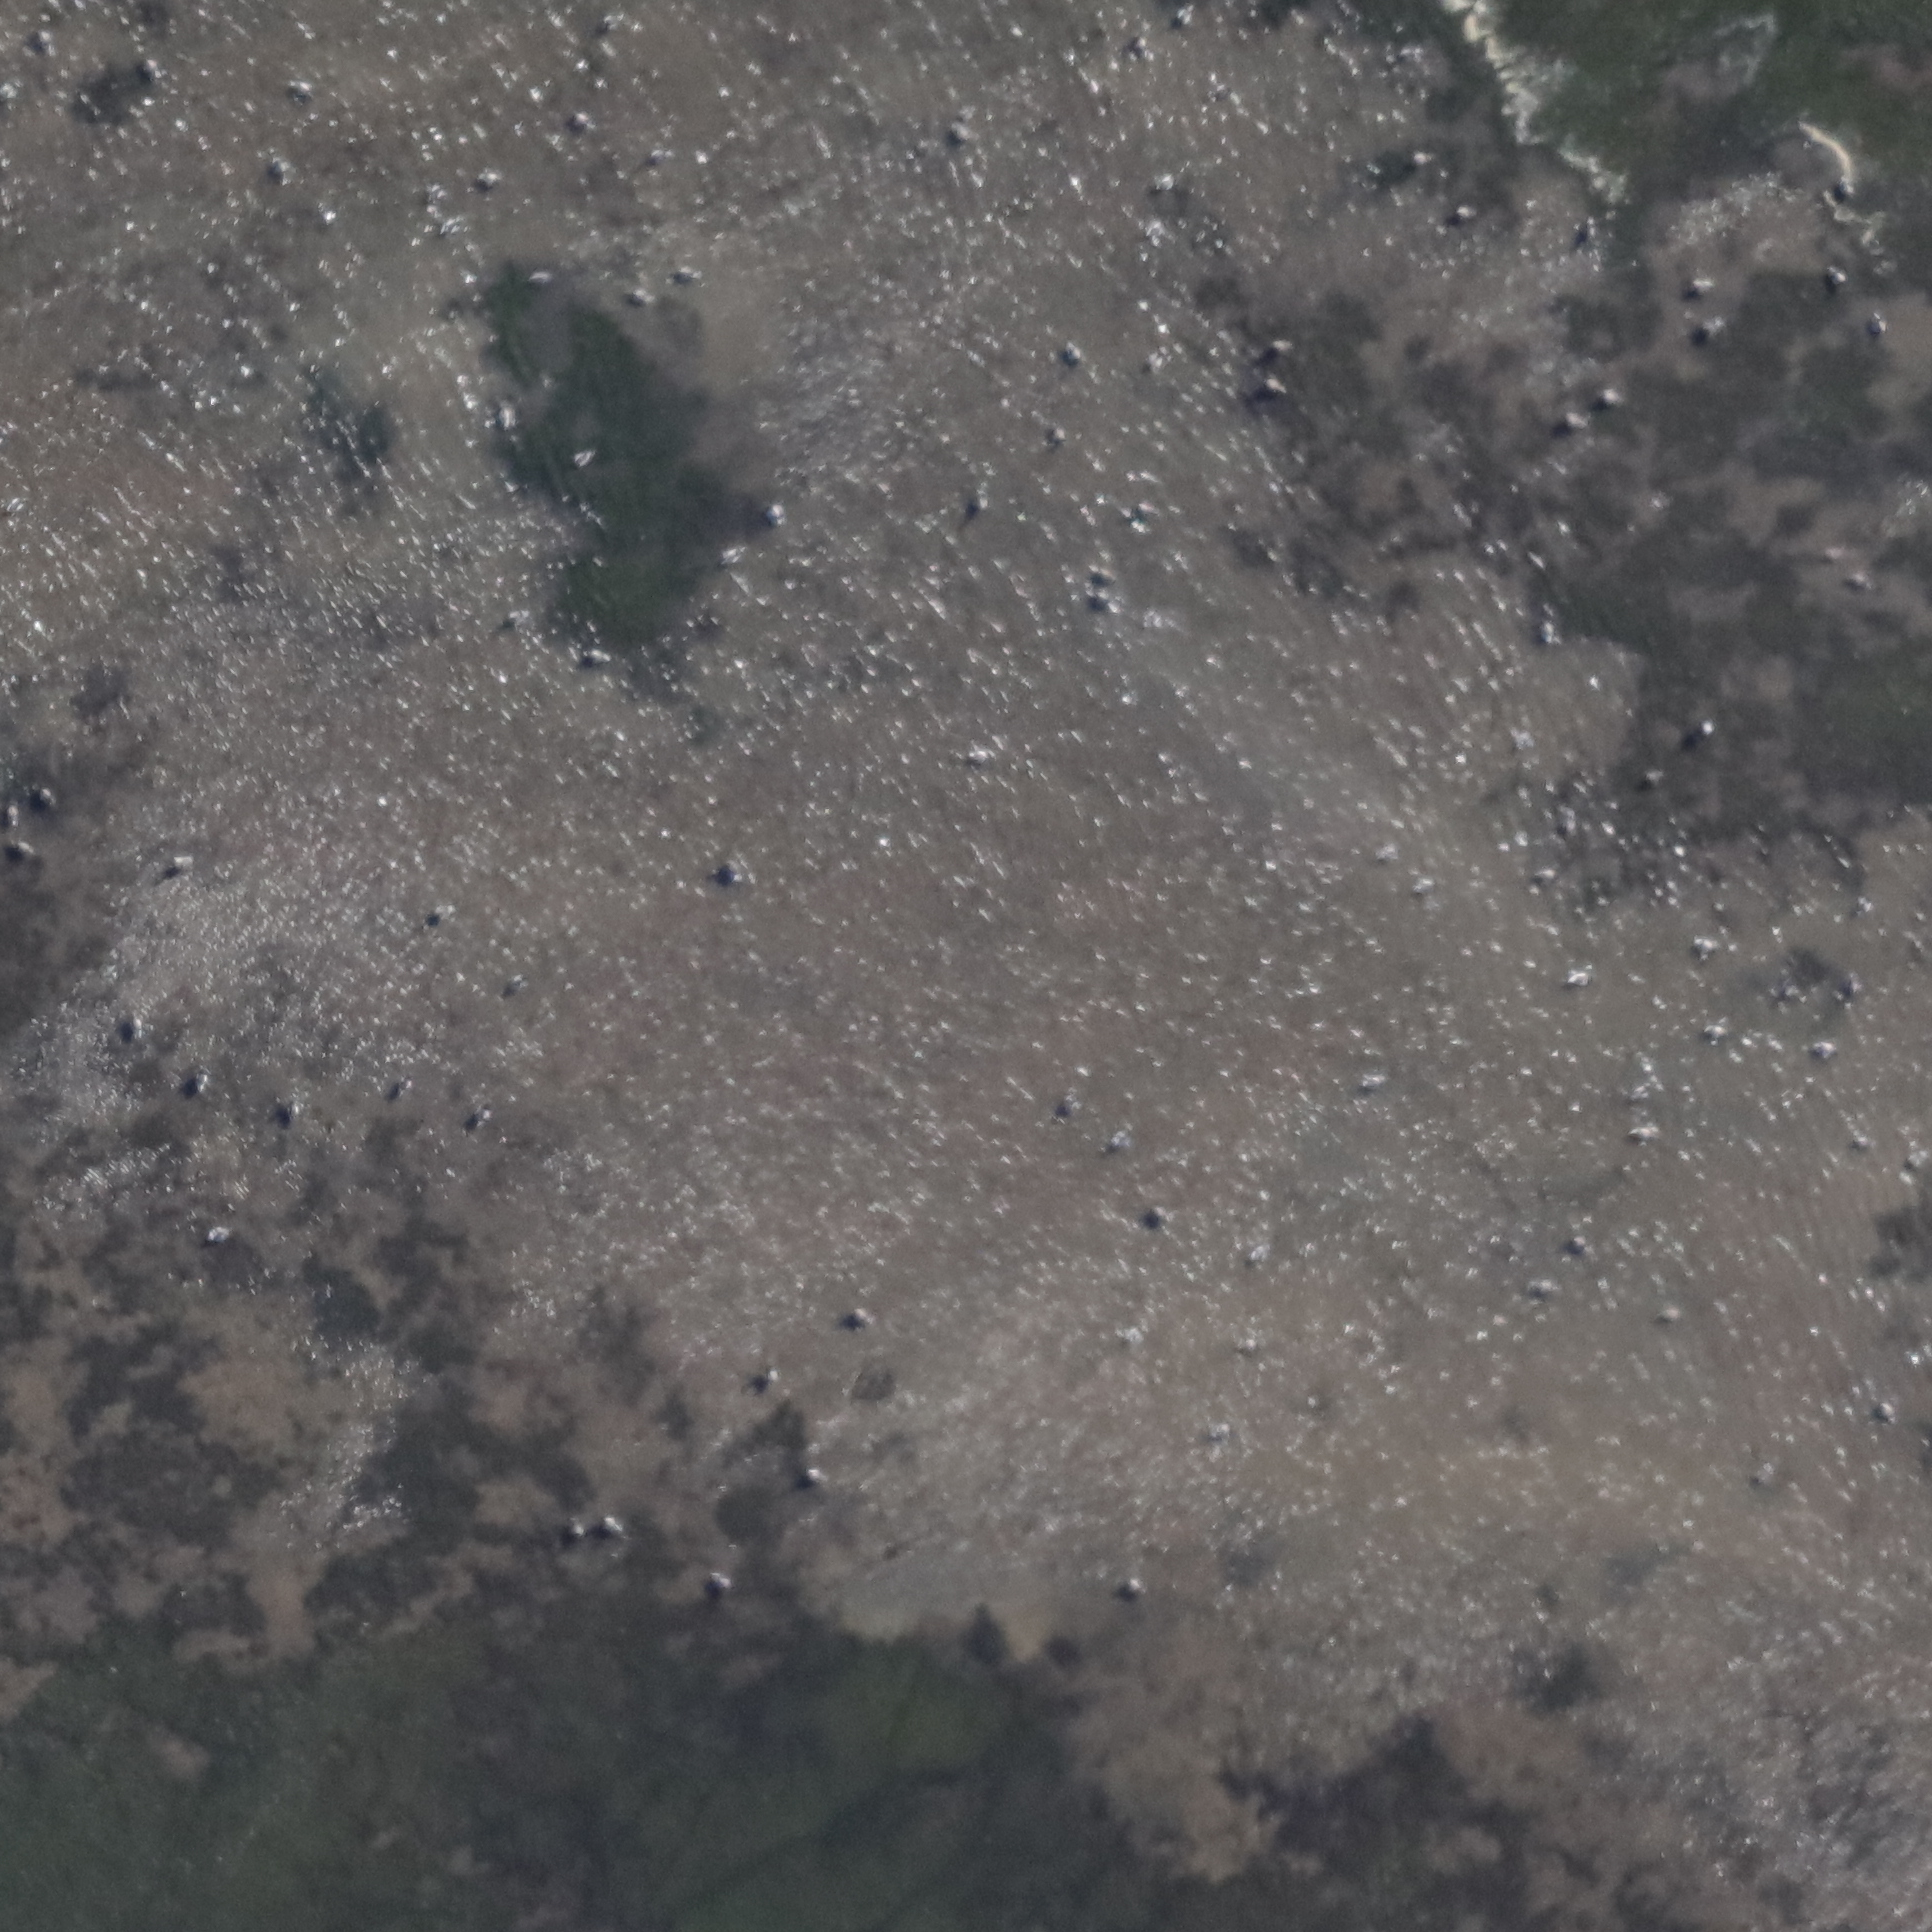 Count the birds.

99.